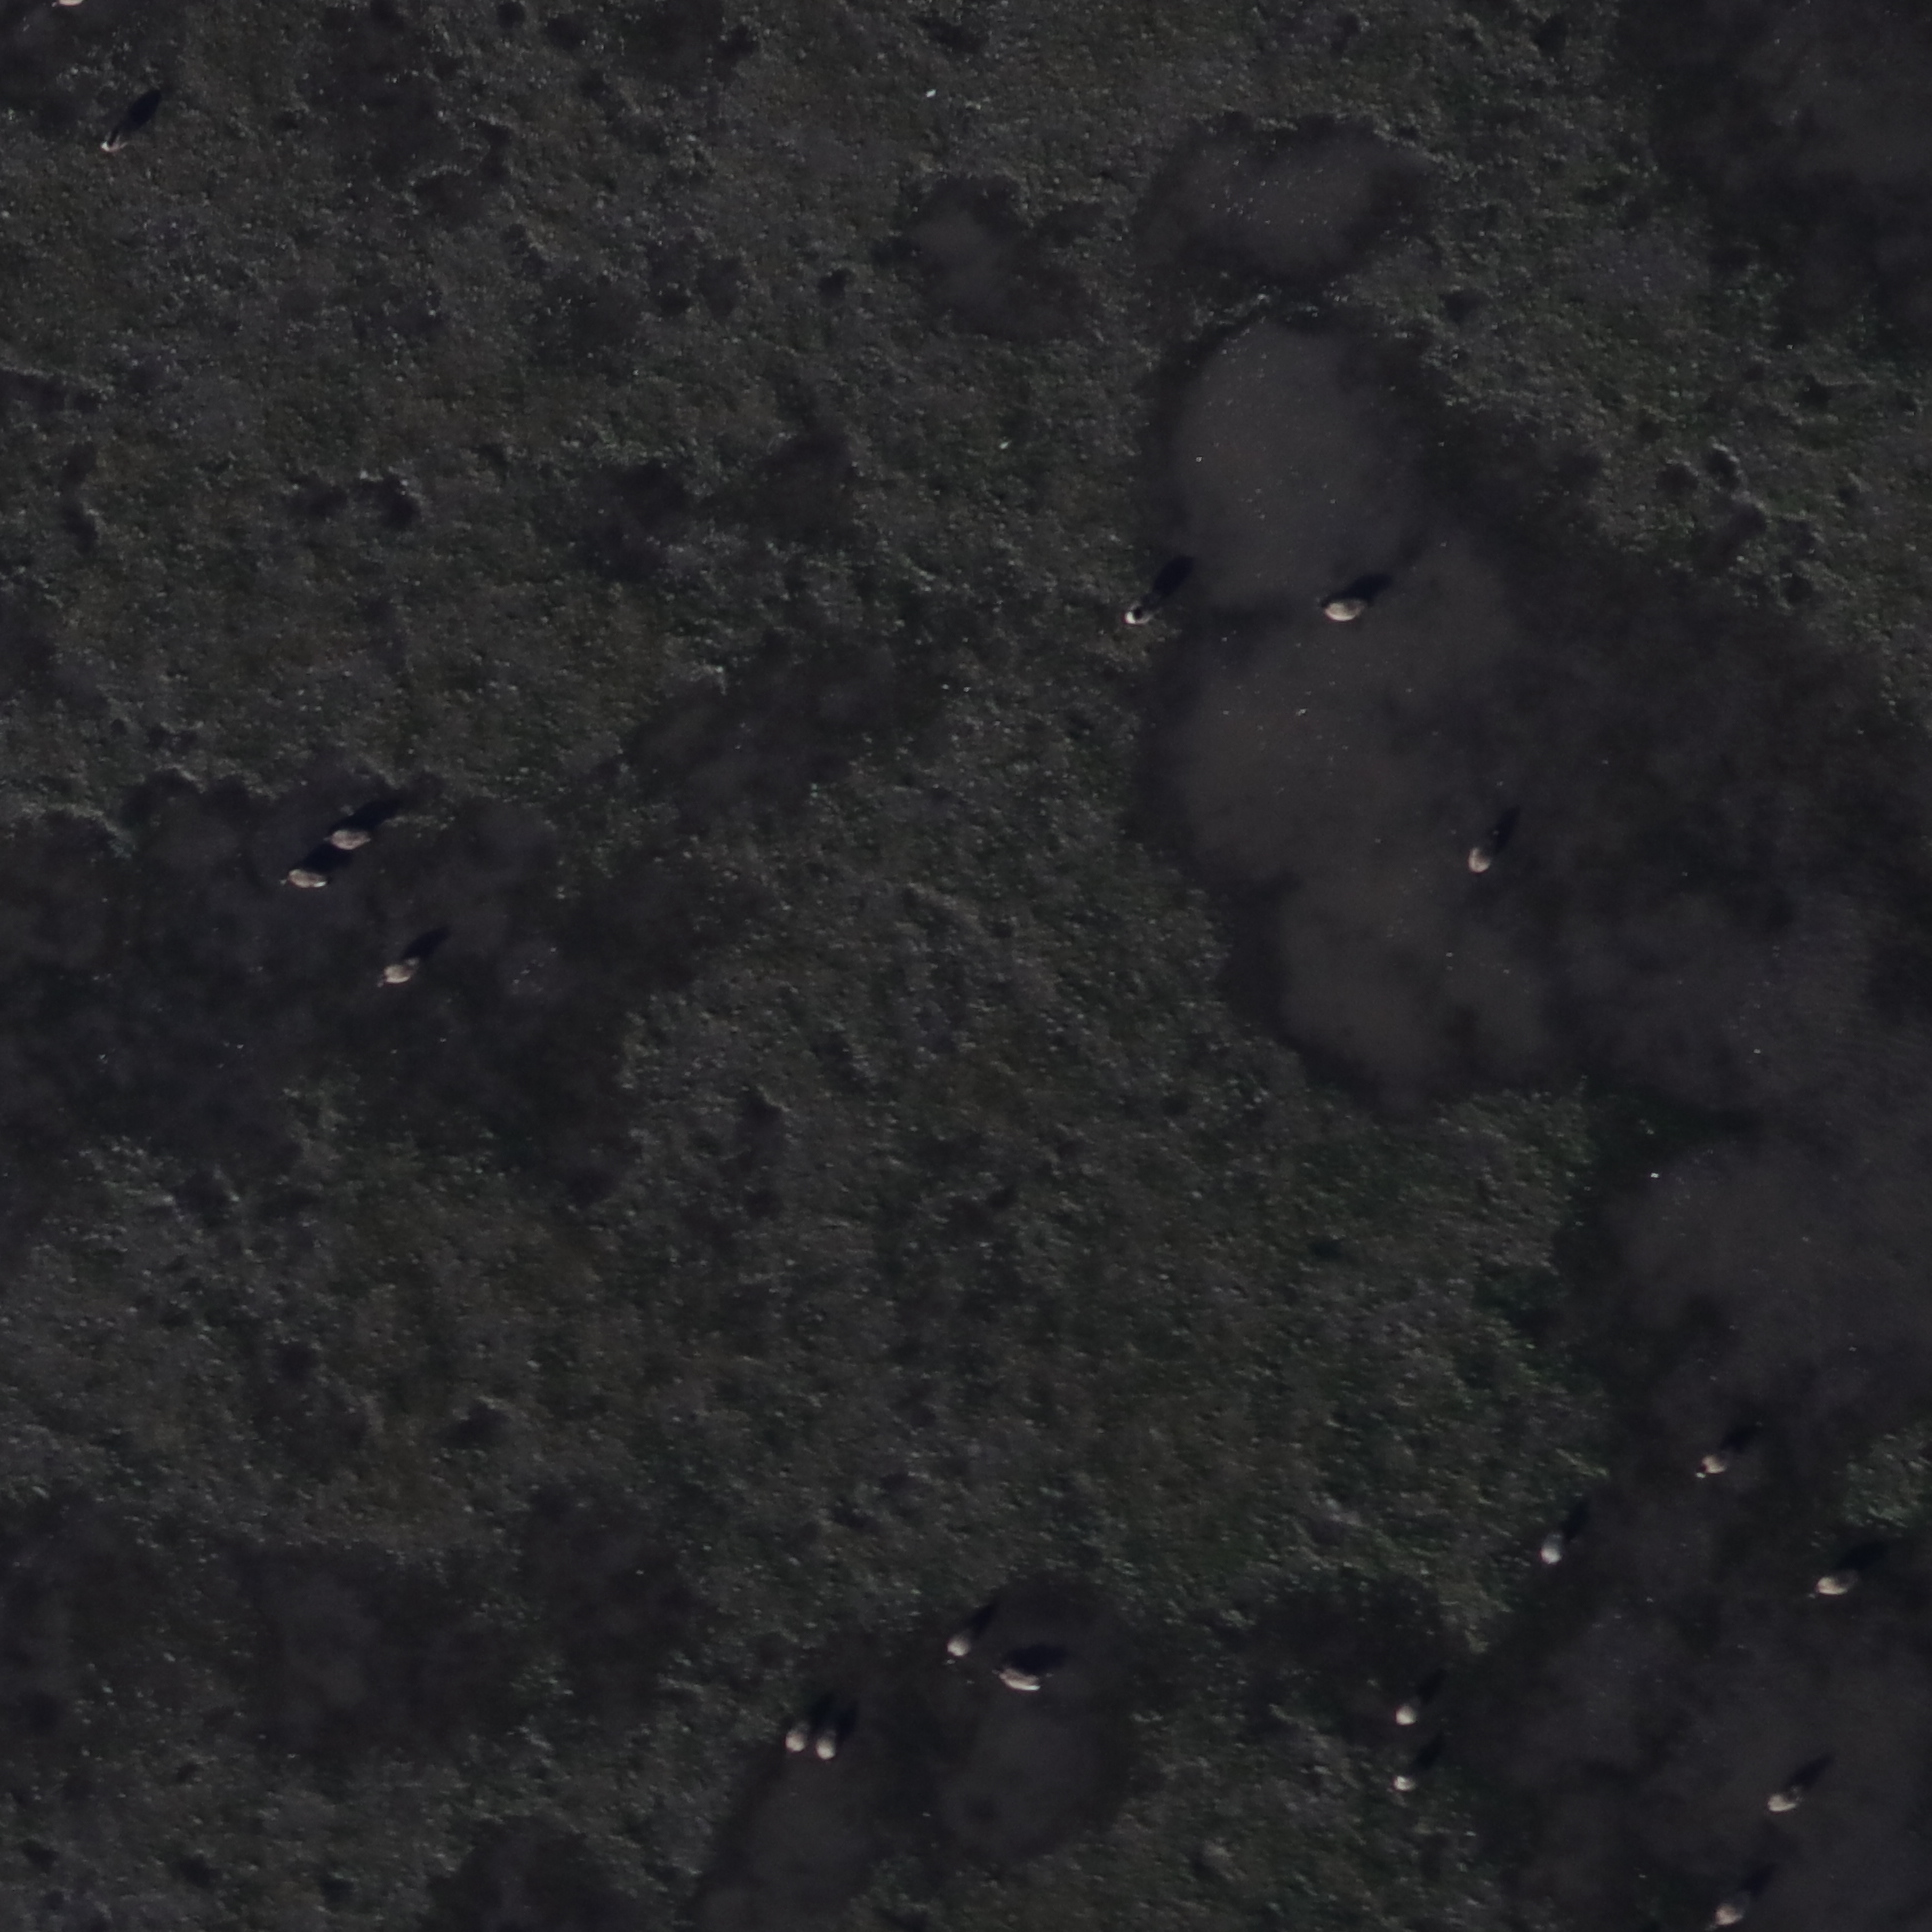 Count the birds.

18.